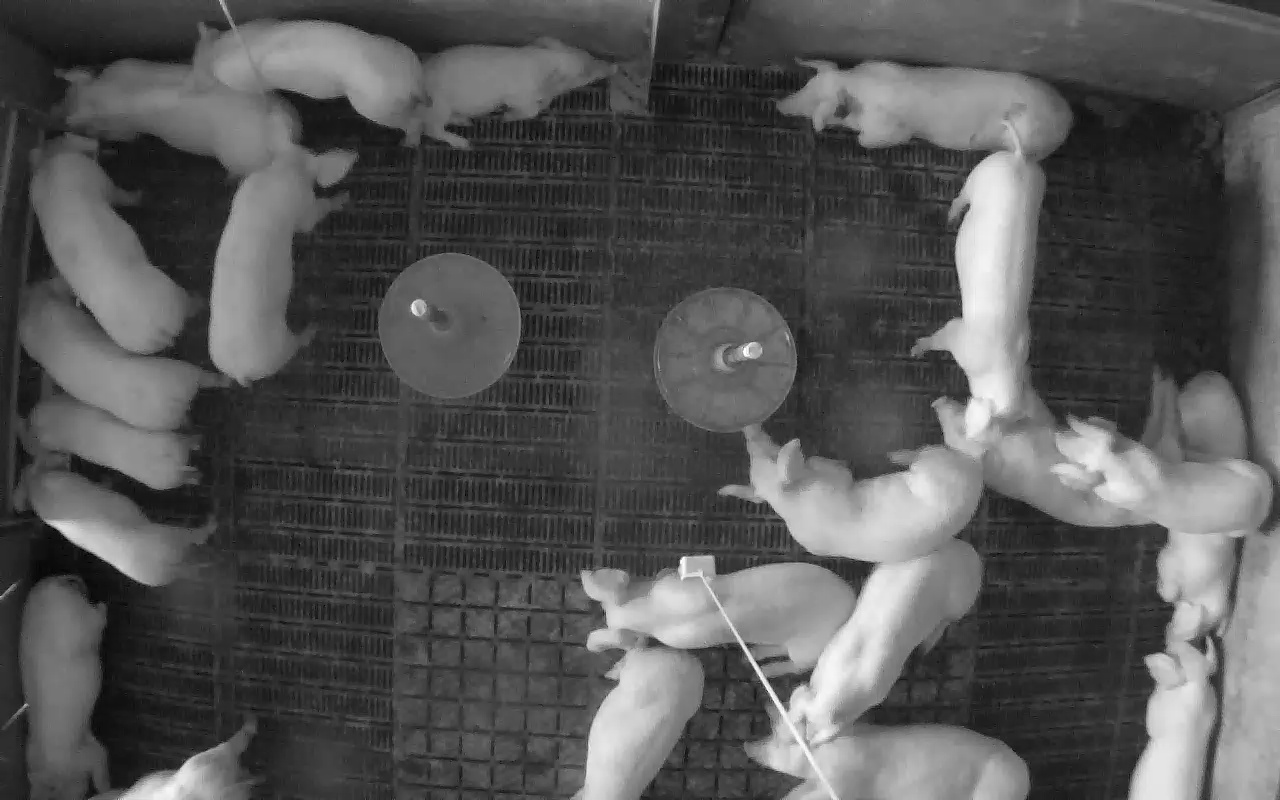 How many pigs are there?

21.